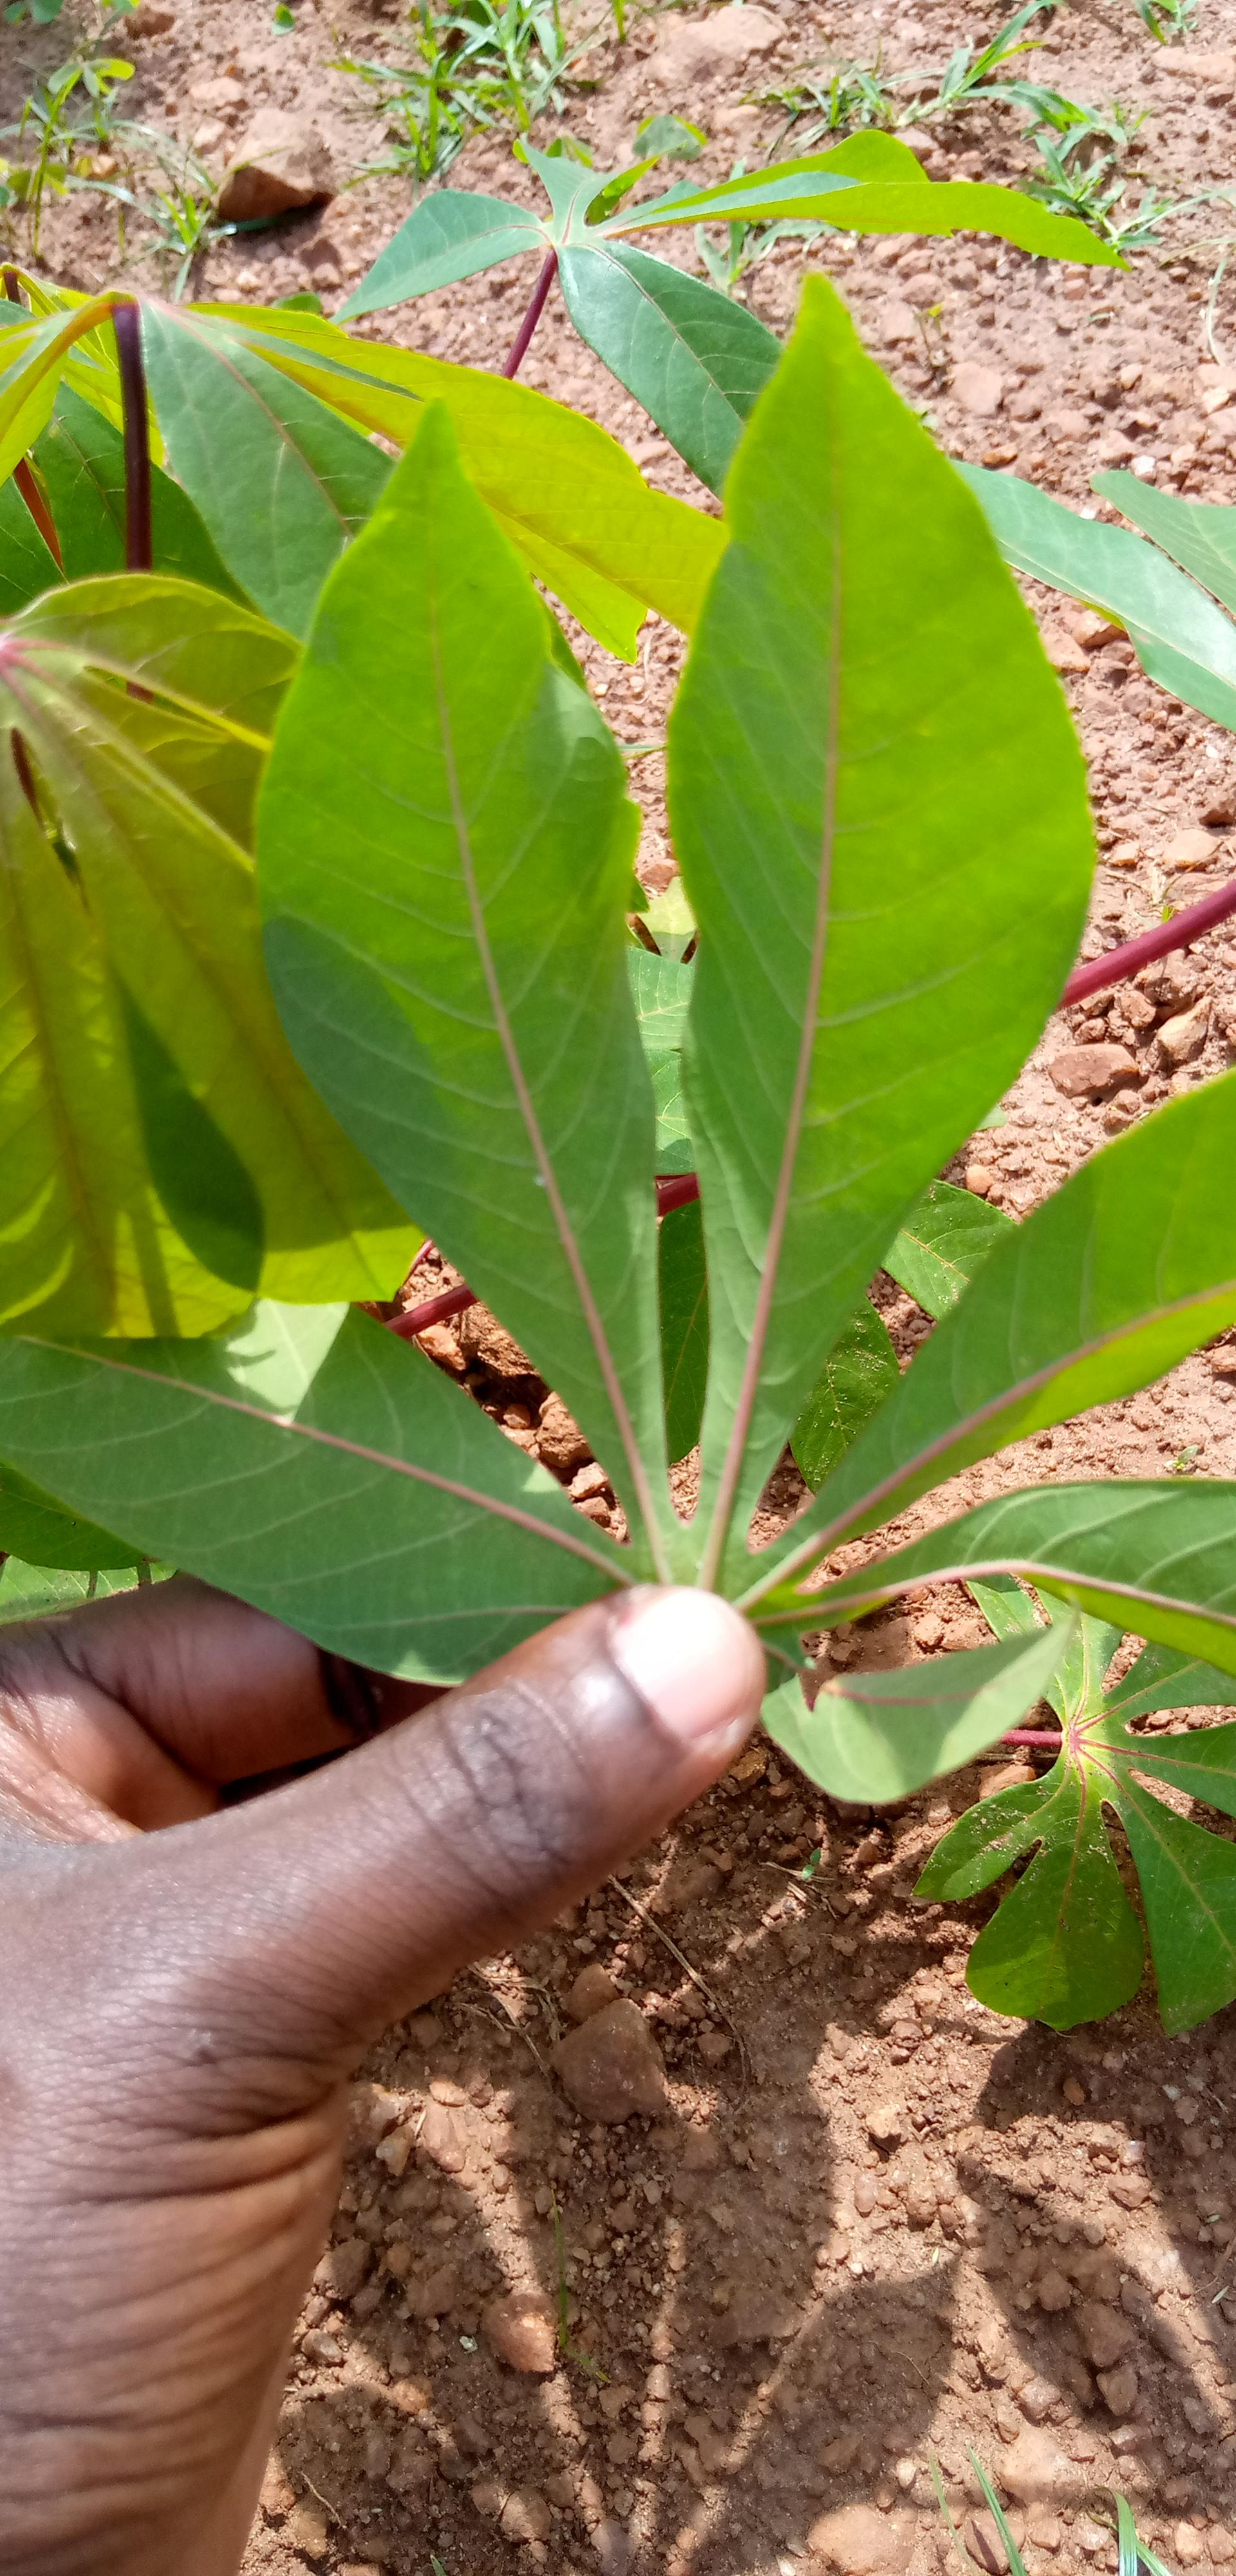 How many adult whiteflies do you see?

1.